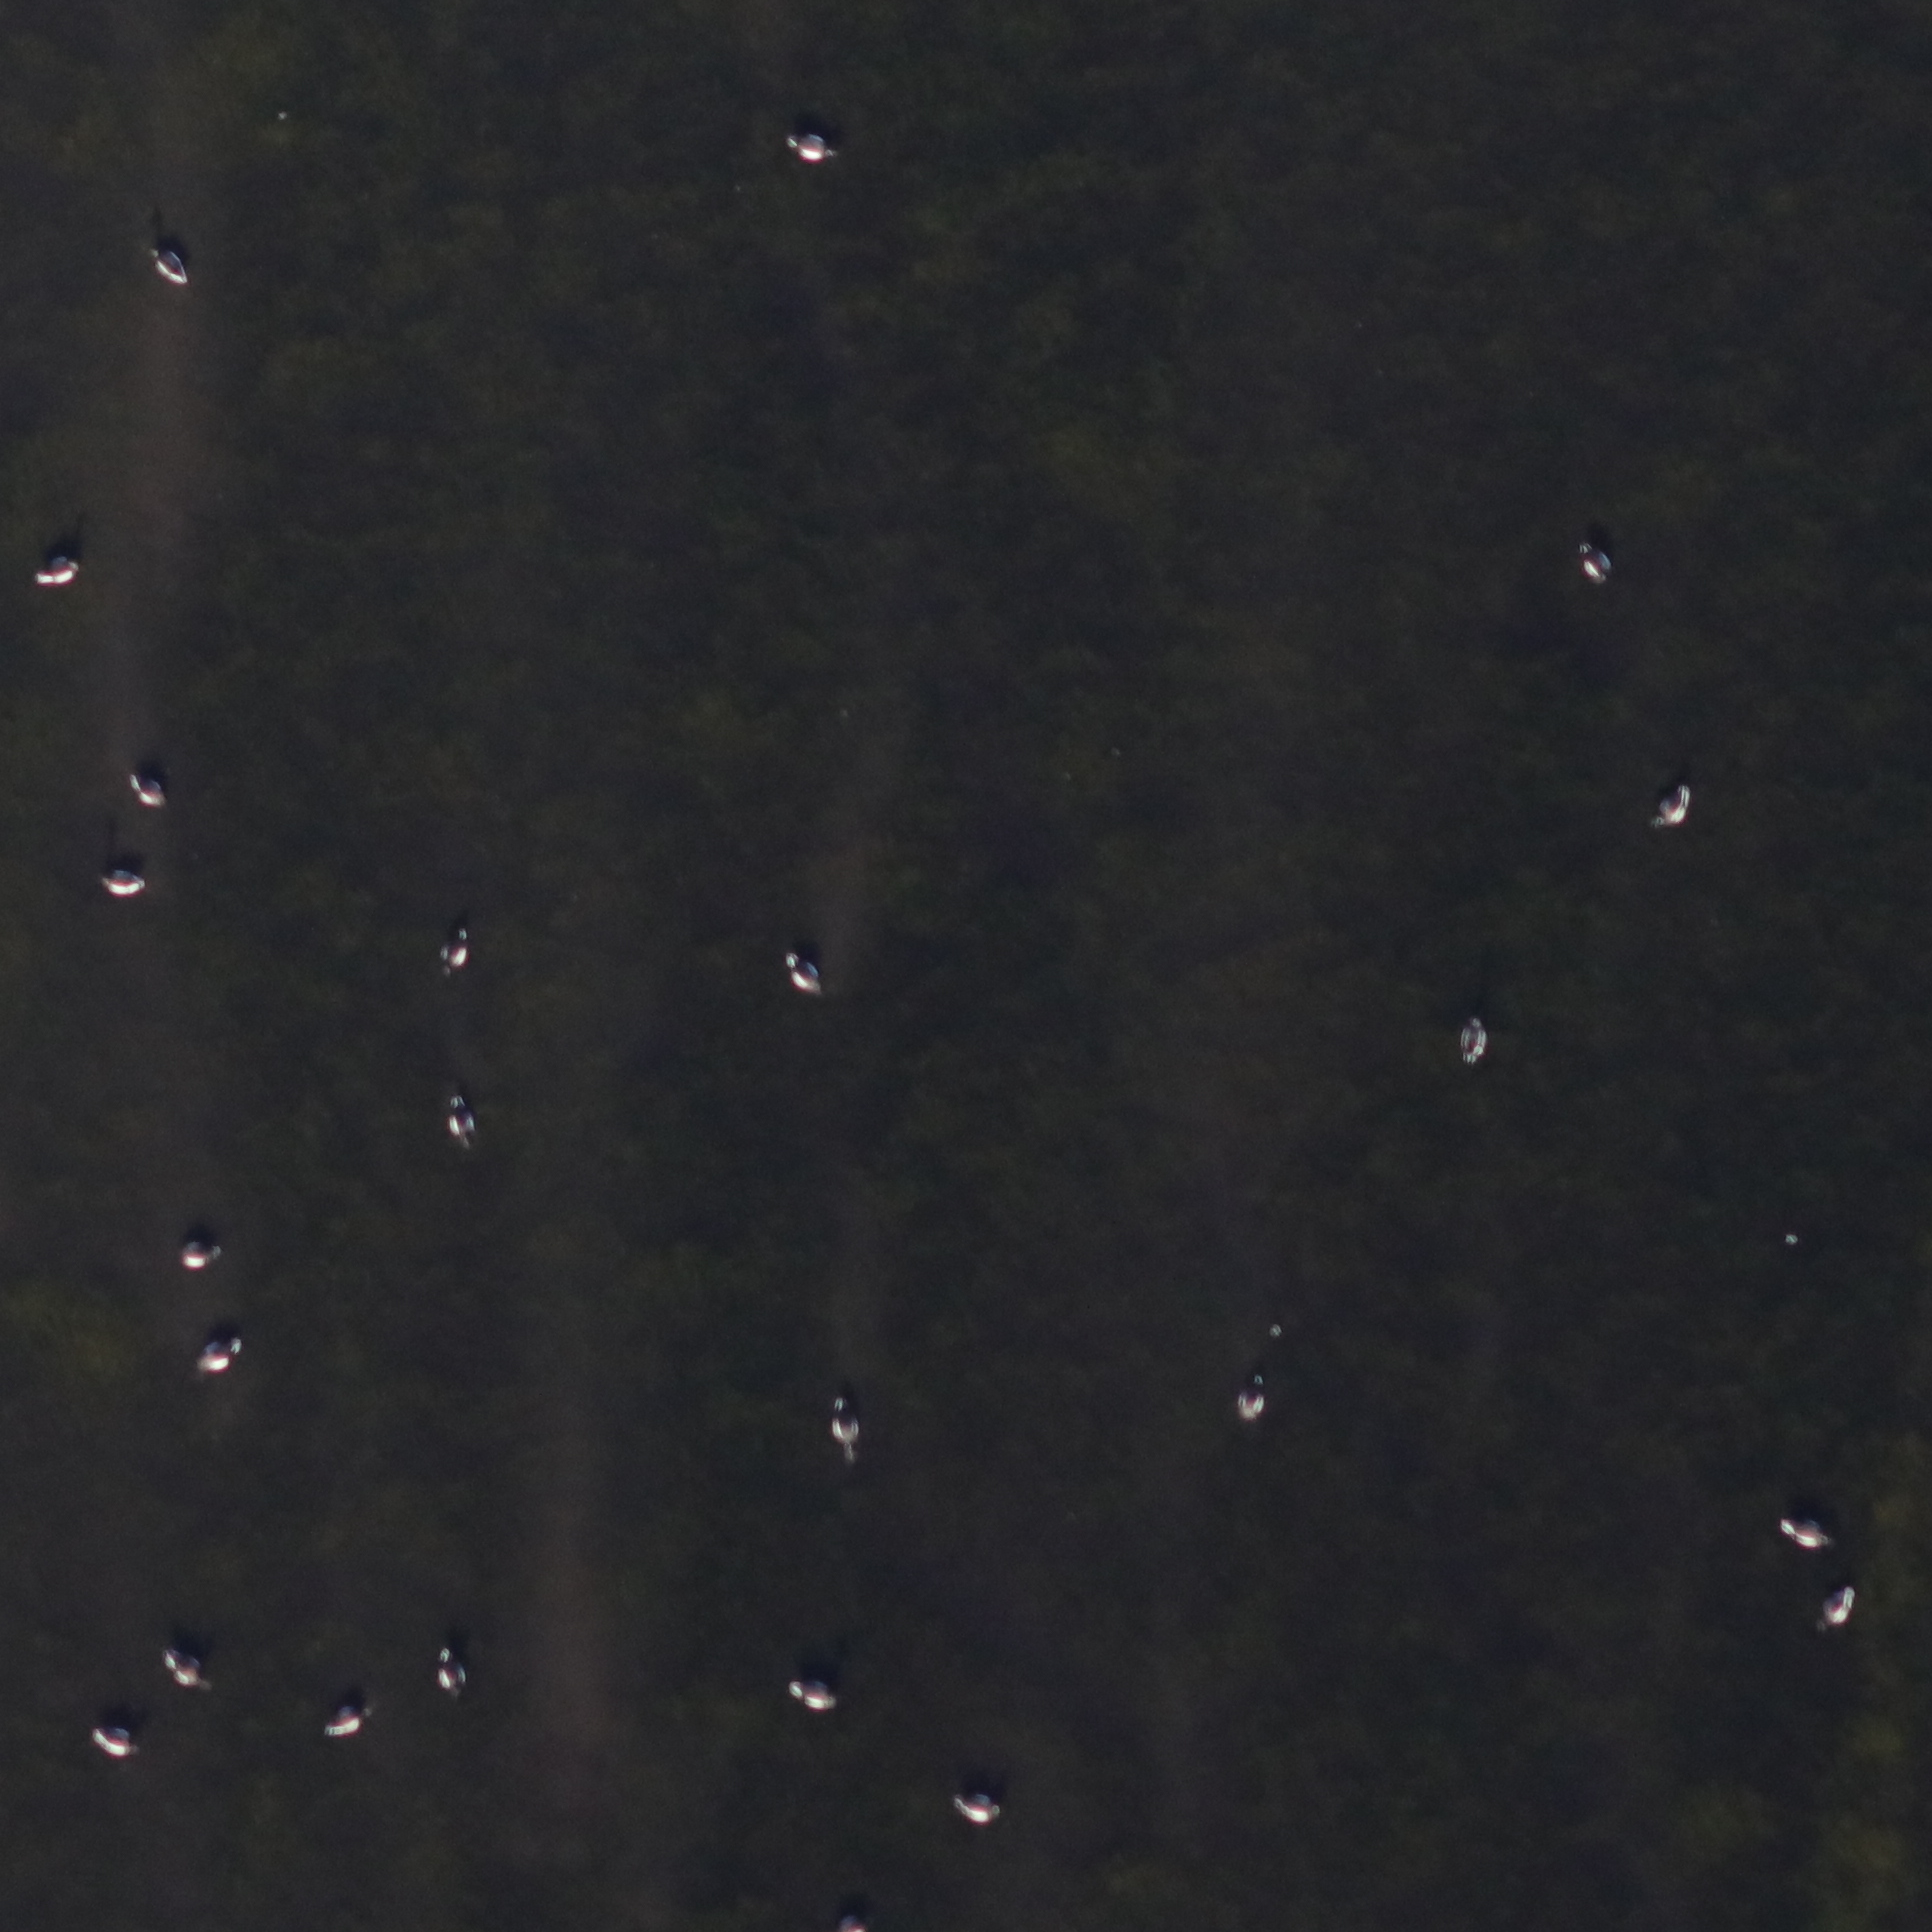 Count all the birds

24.